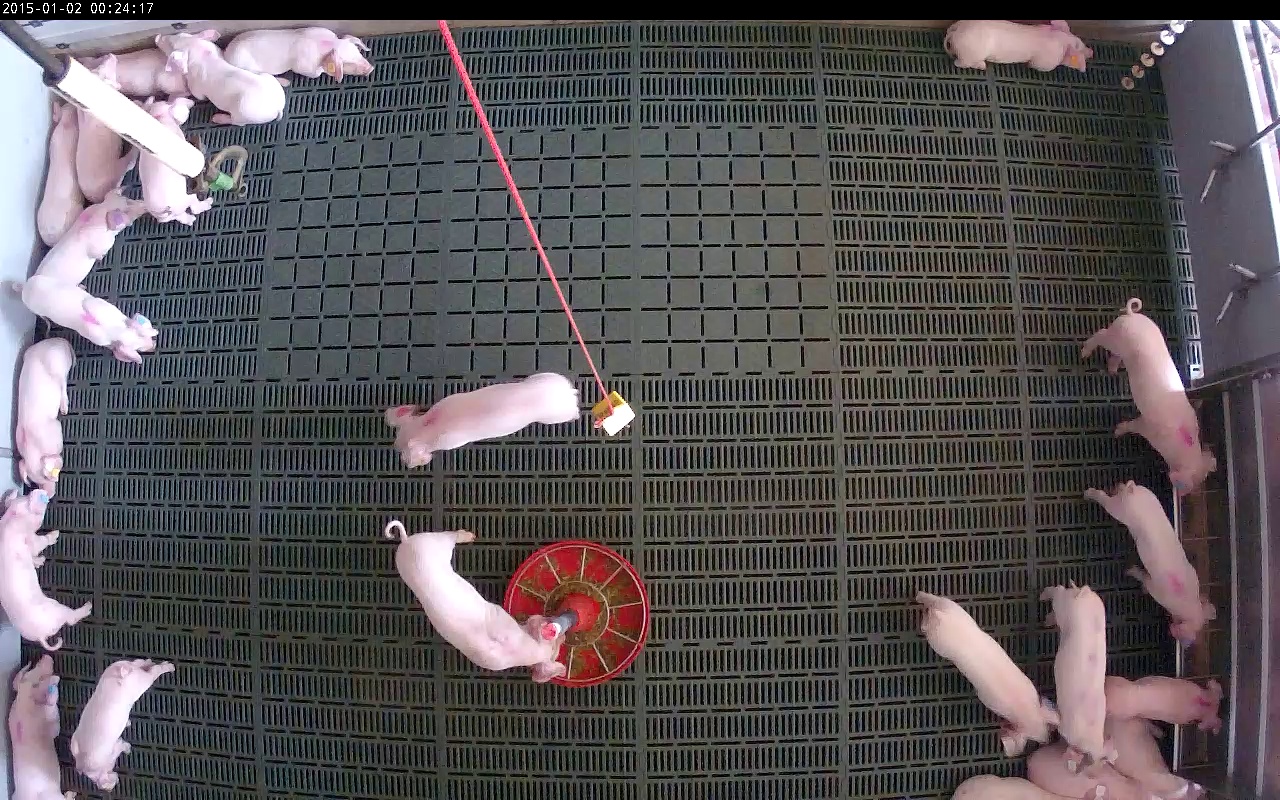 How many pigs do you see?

23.